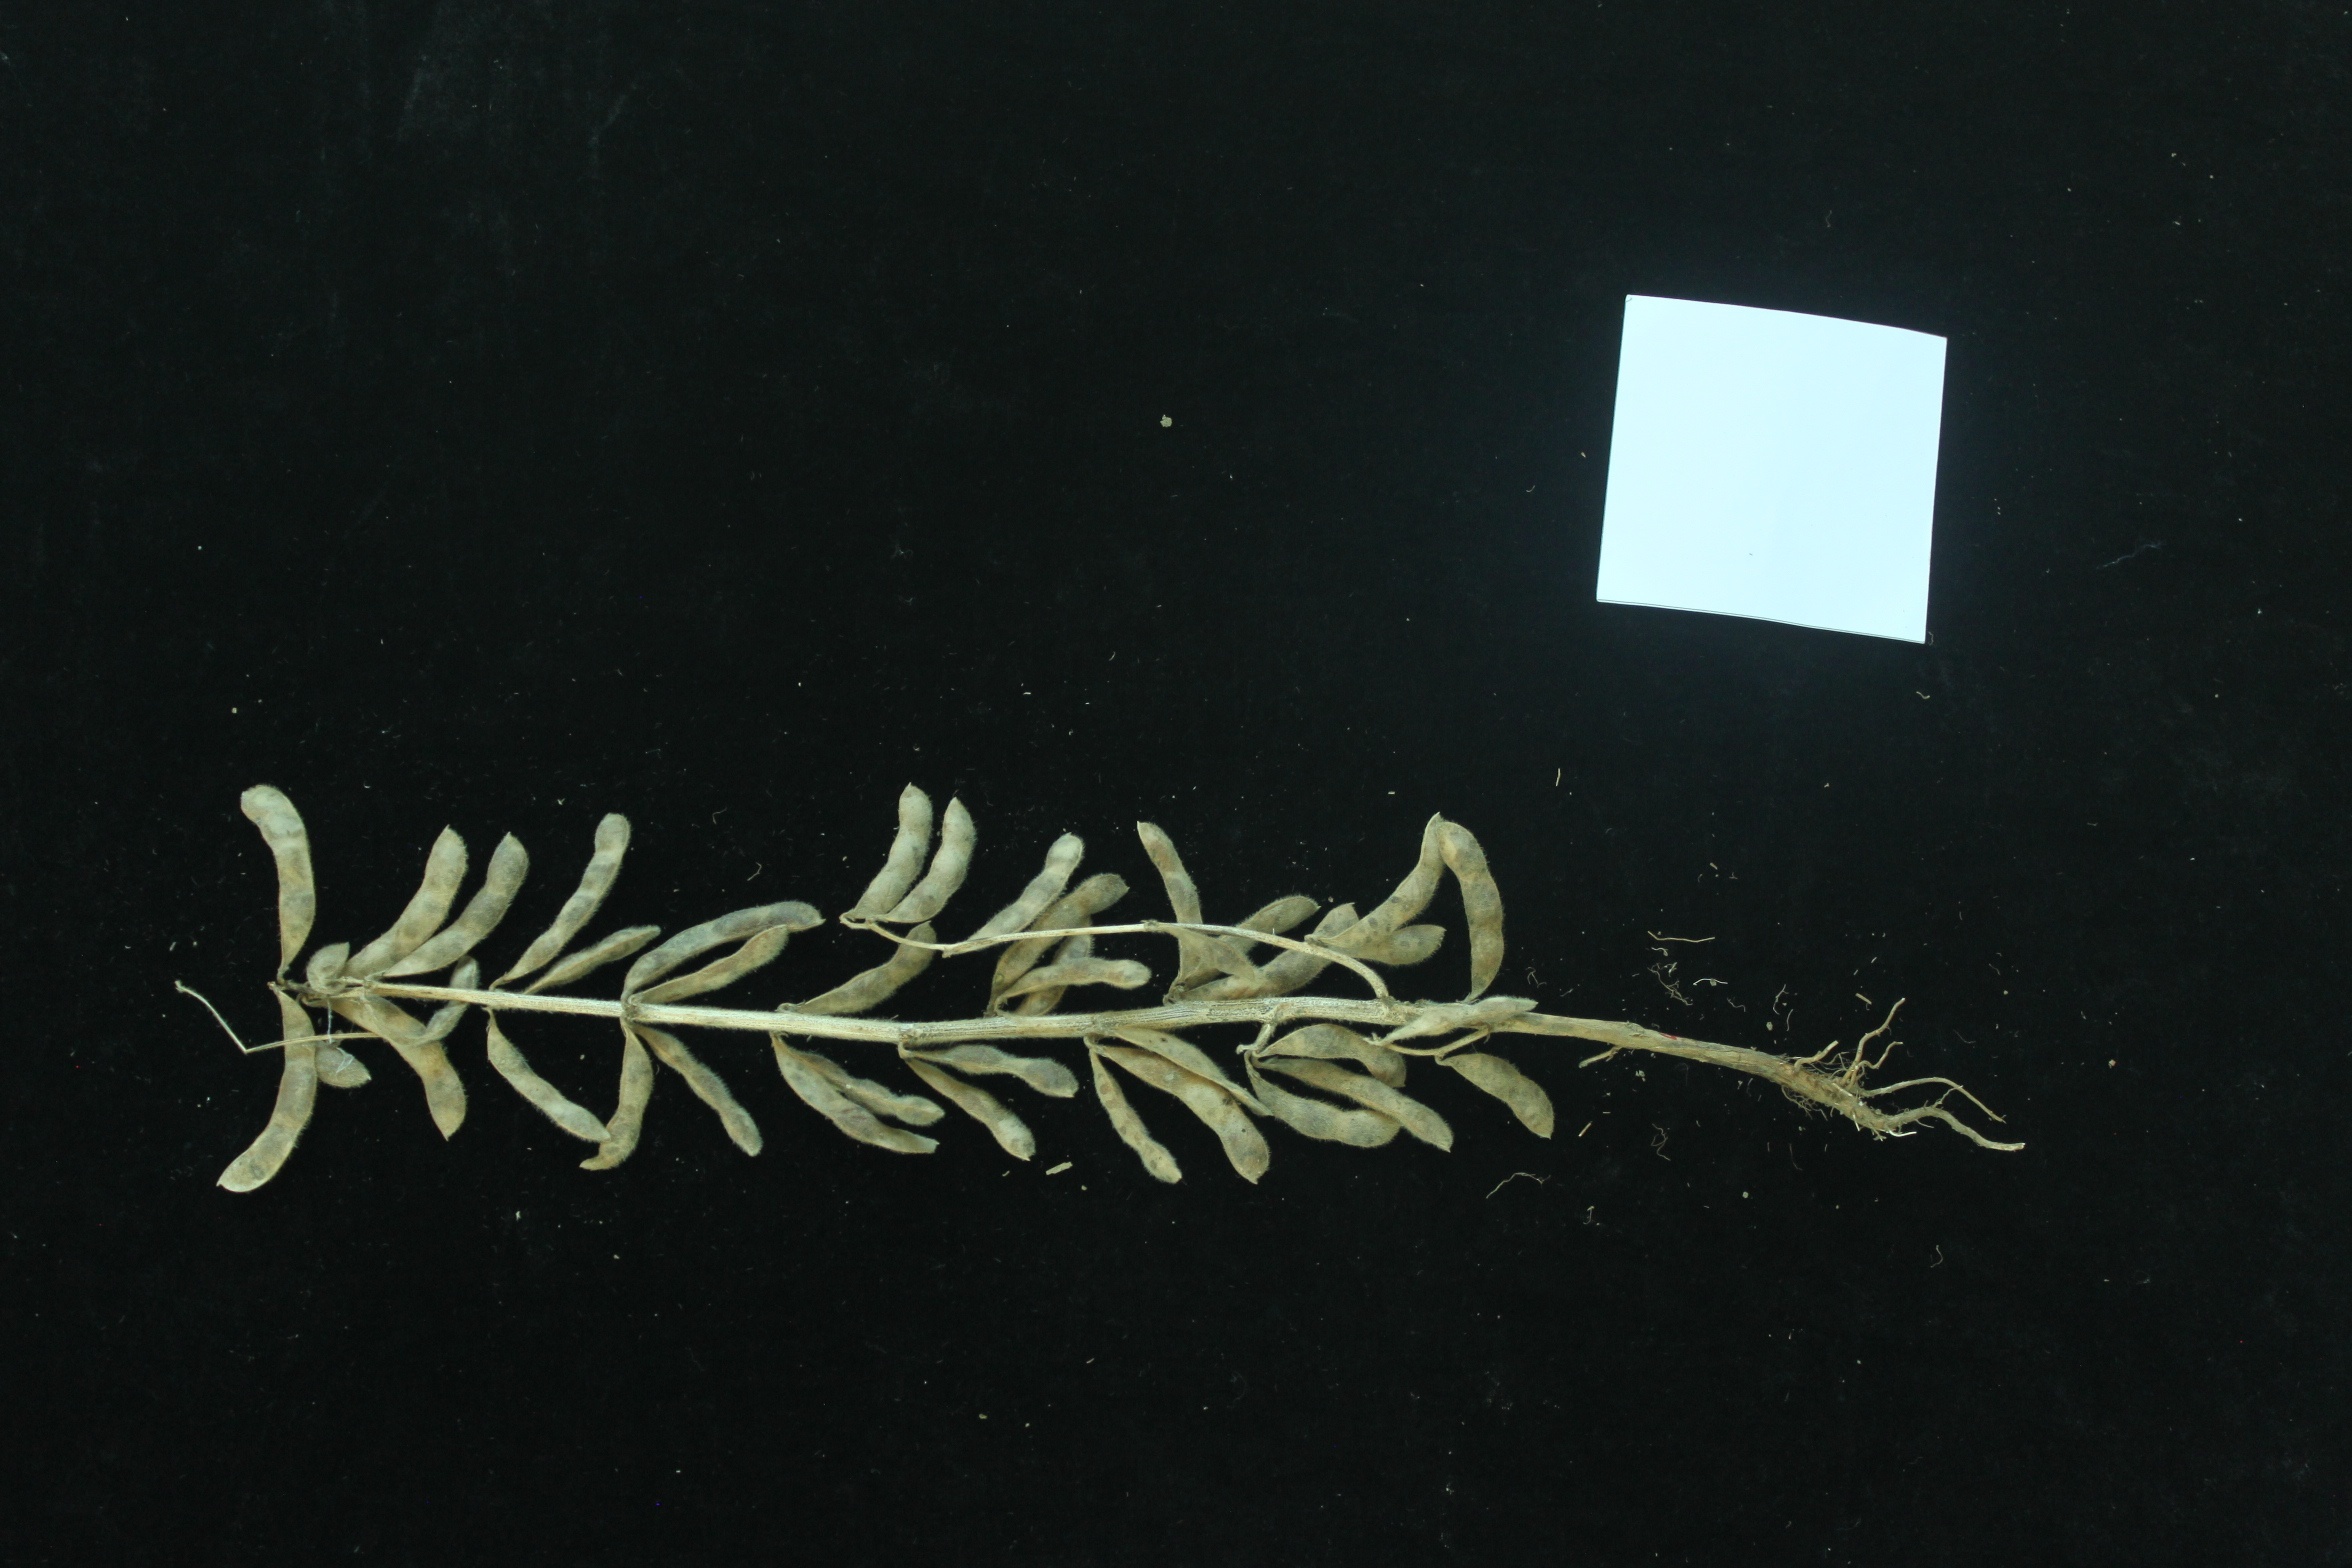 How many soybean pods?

41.